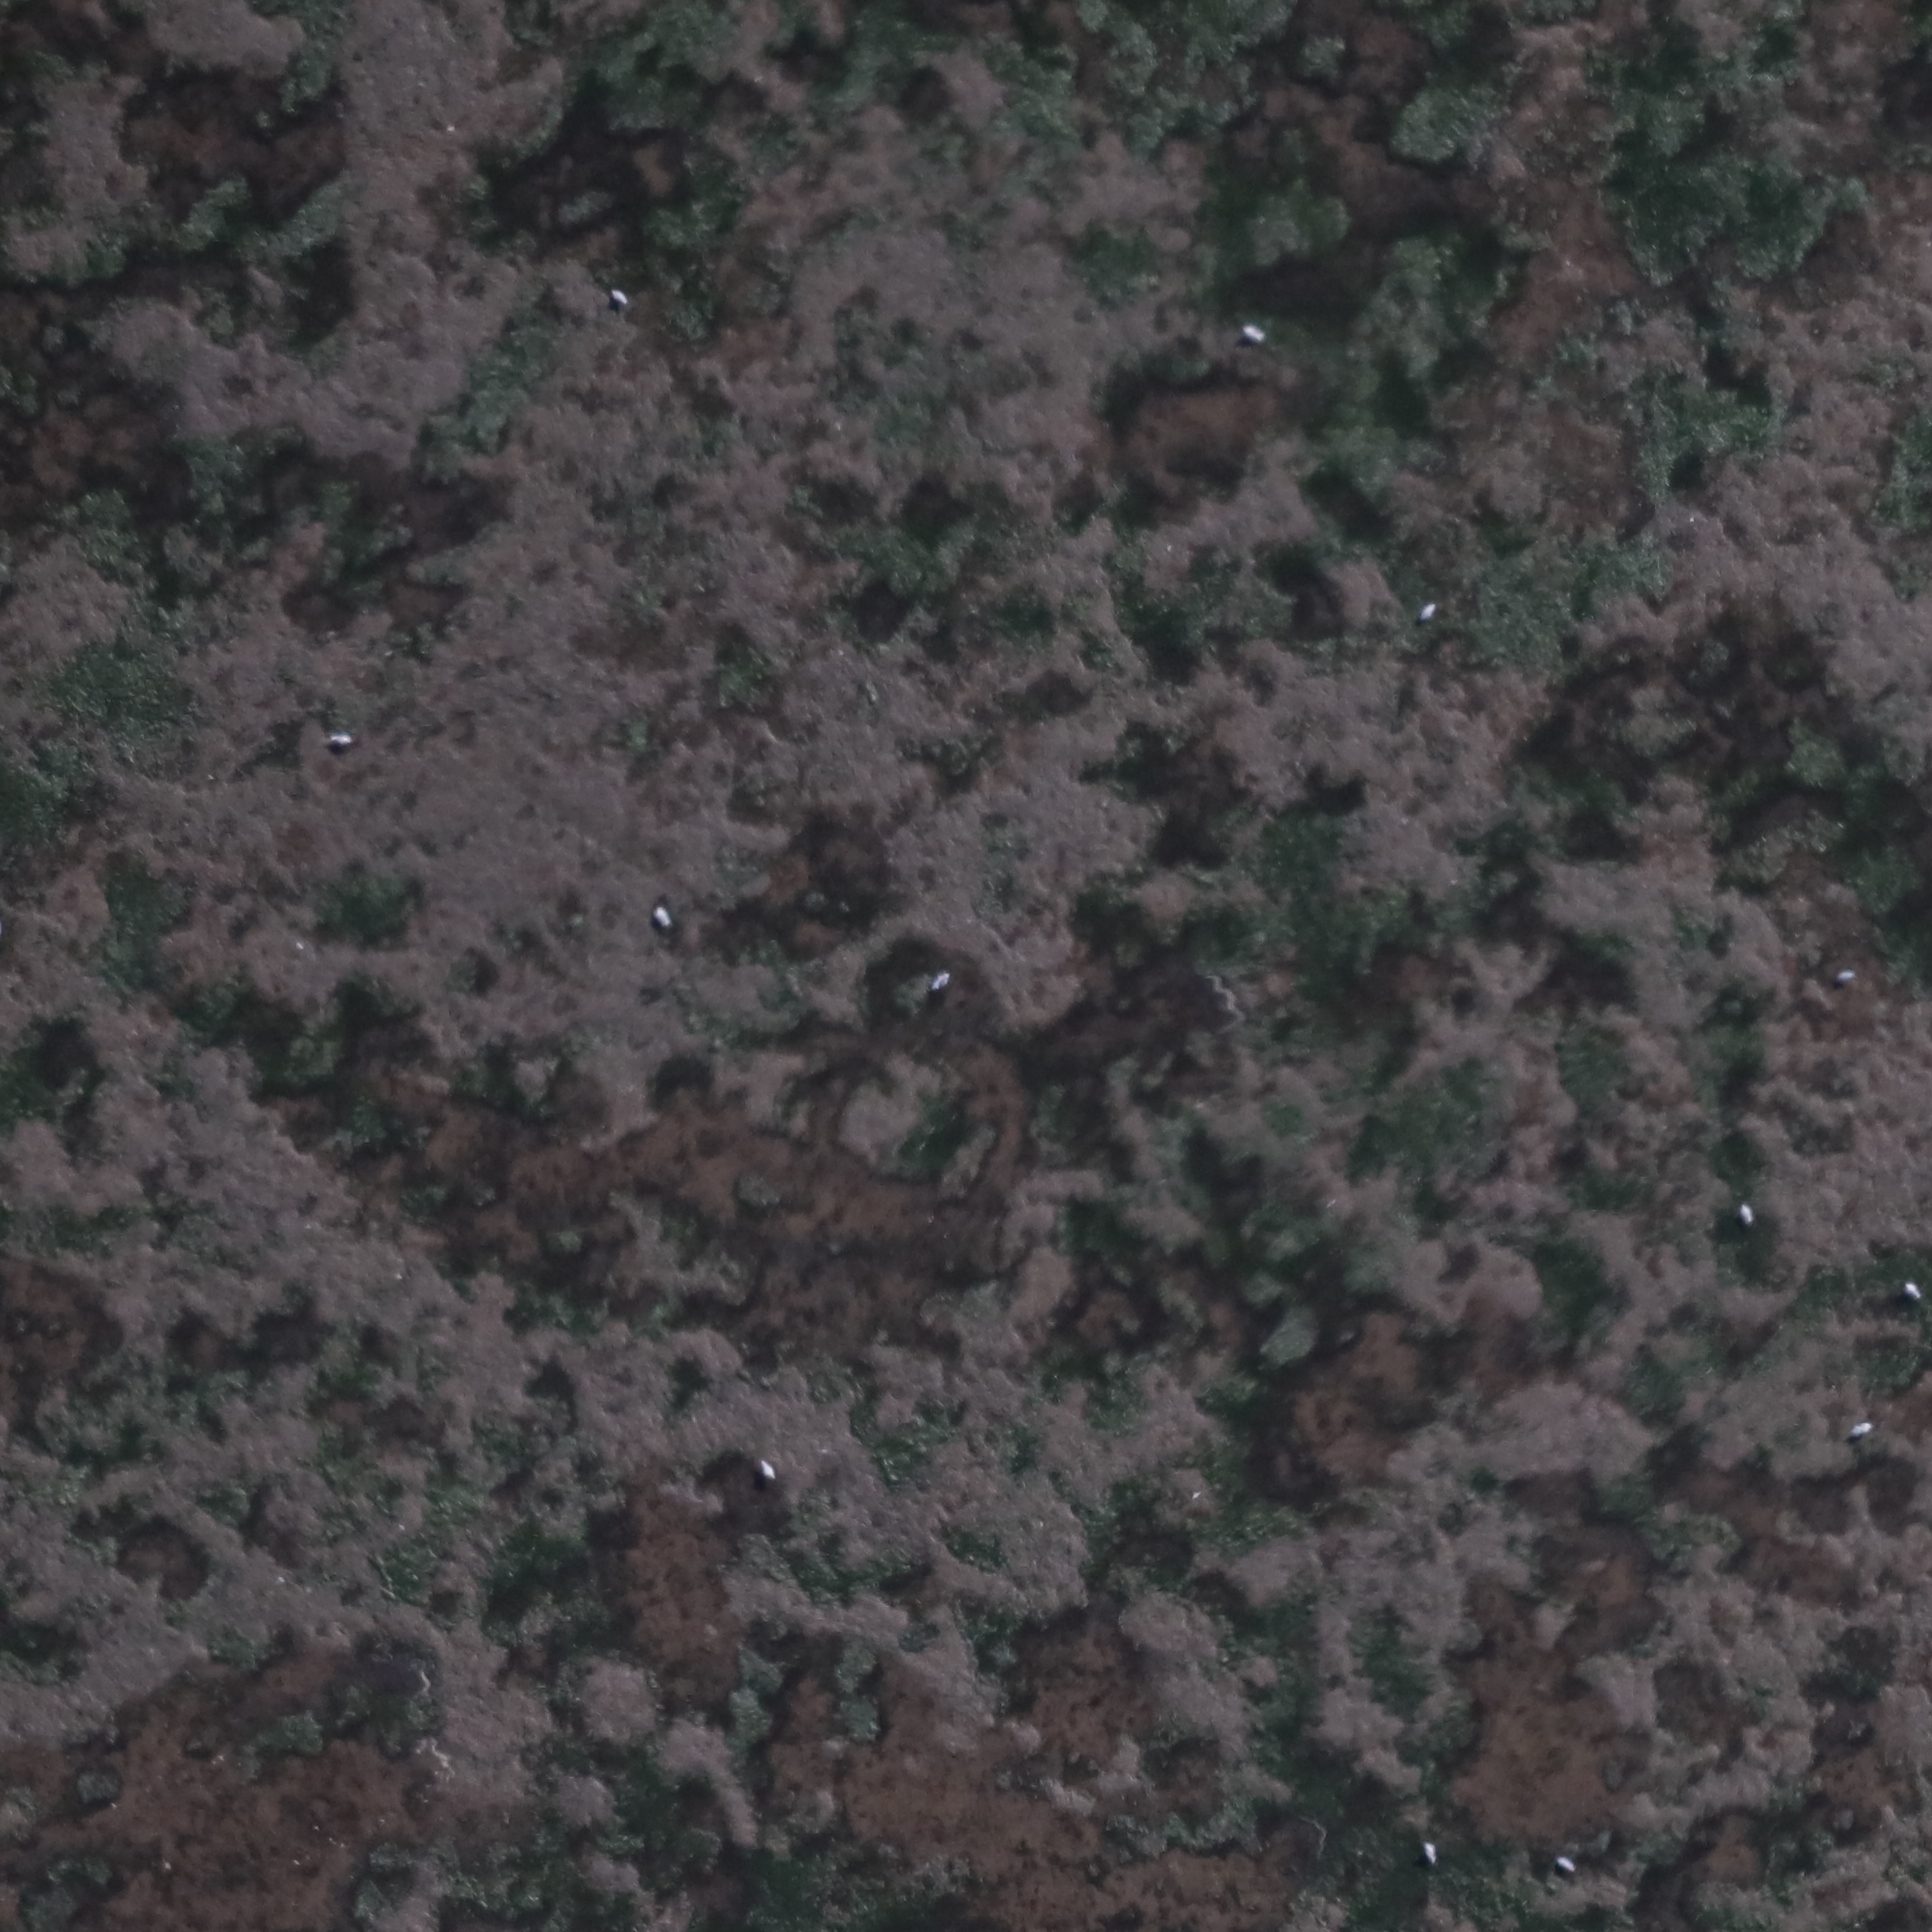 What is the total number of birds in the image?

13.